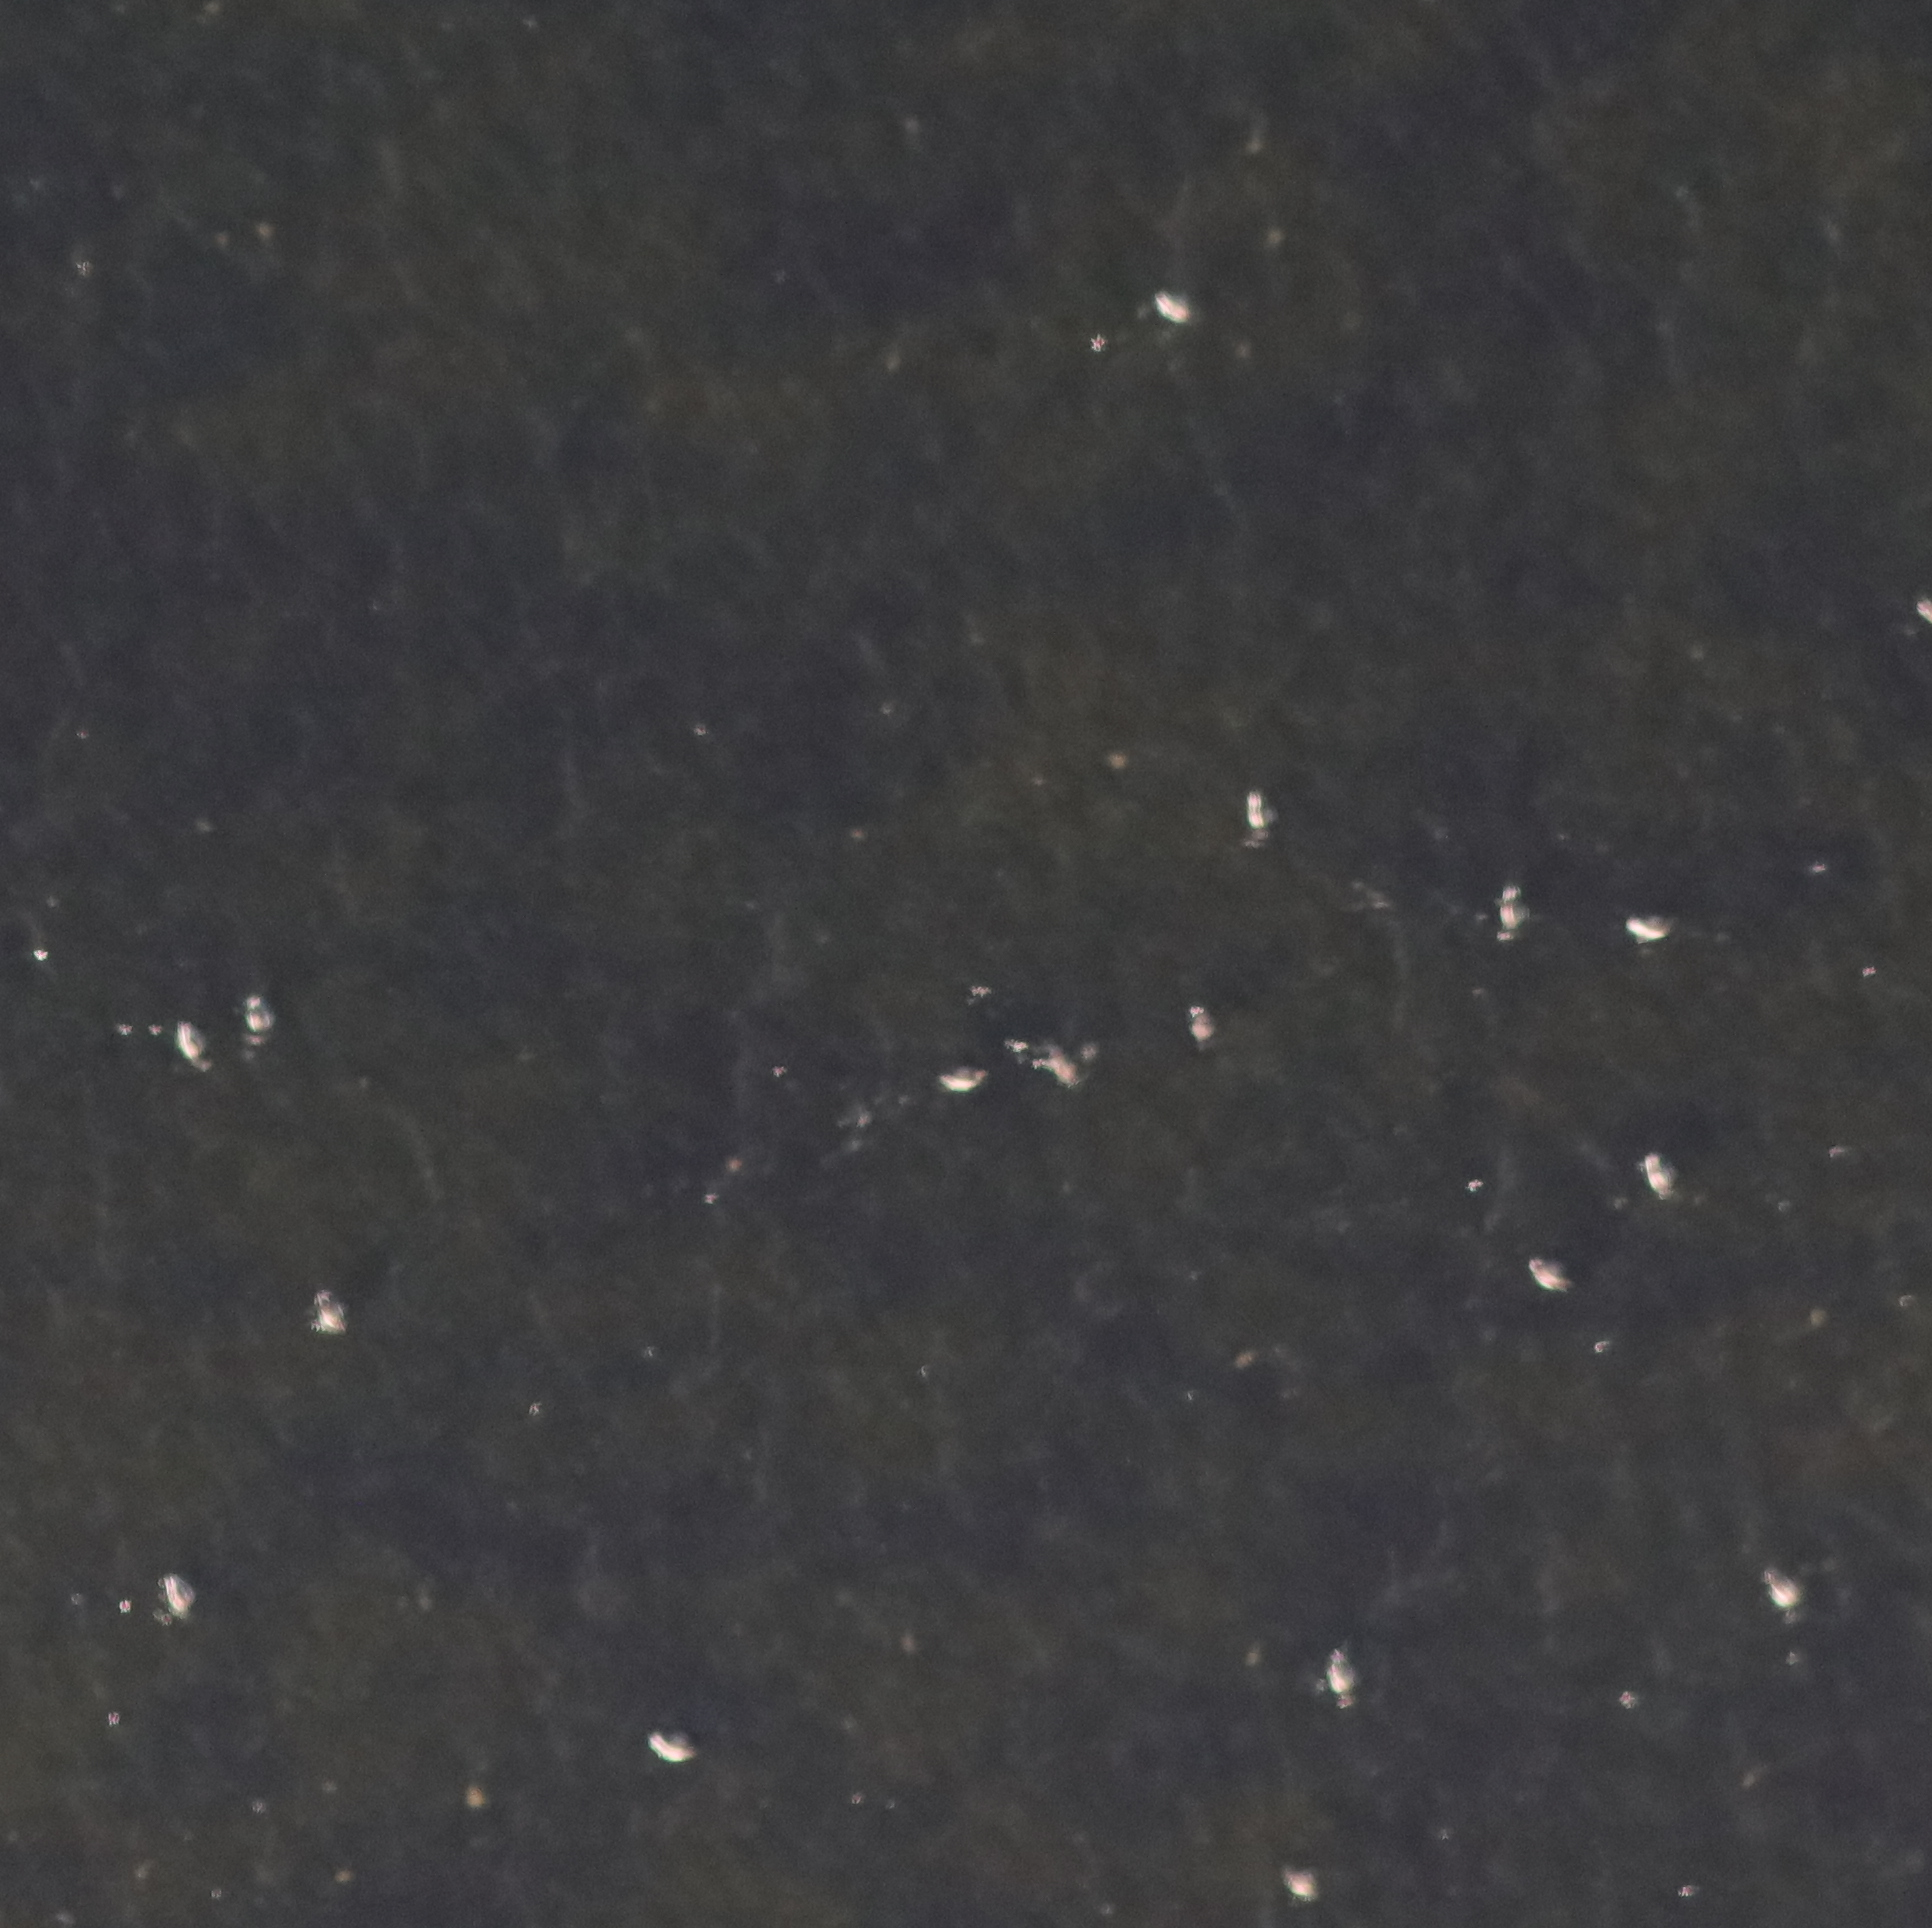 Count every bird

16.